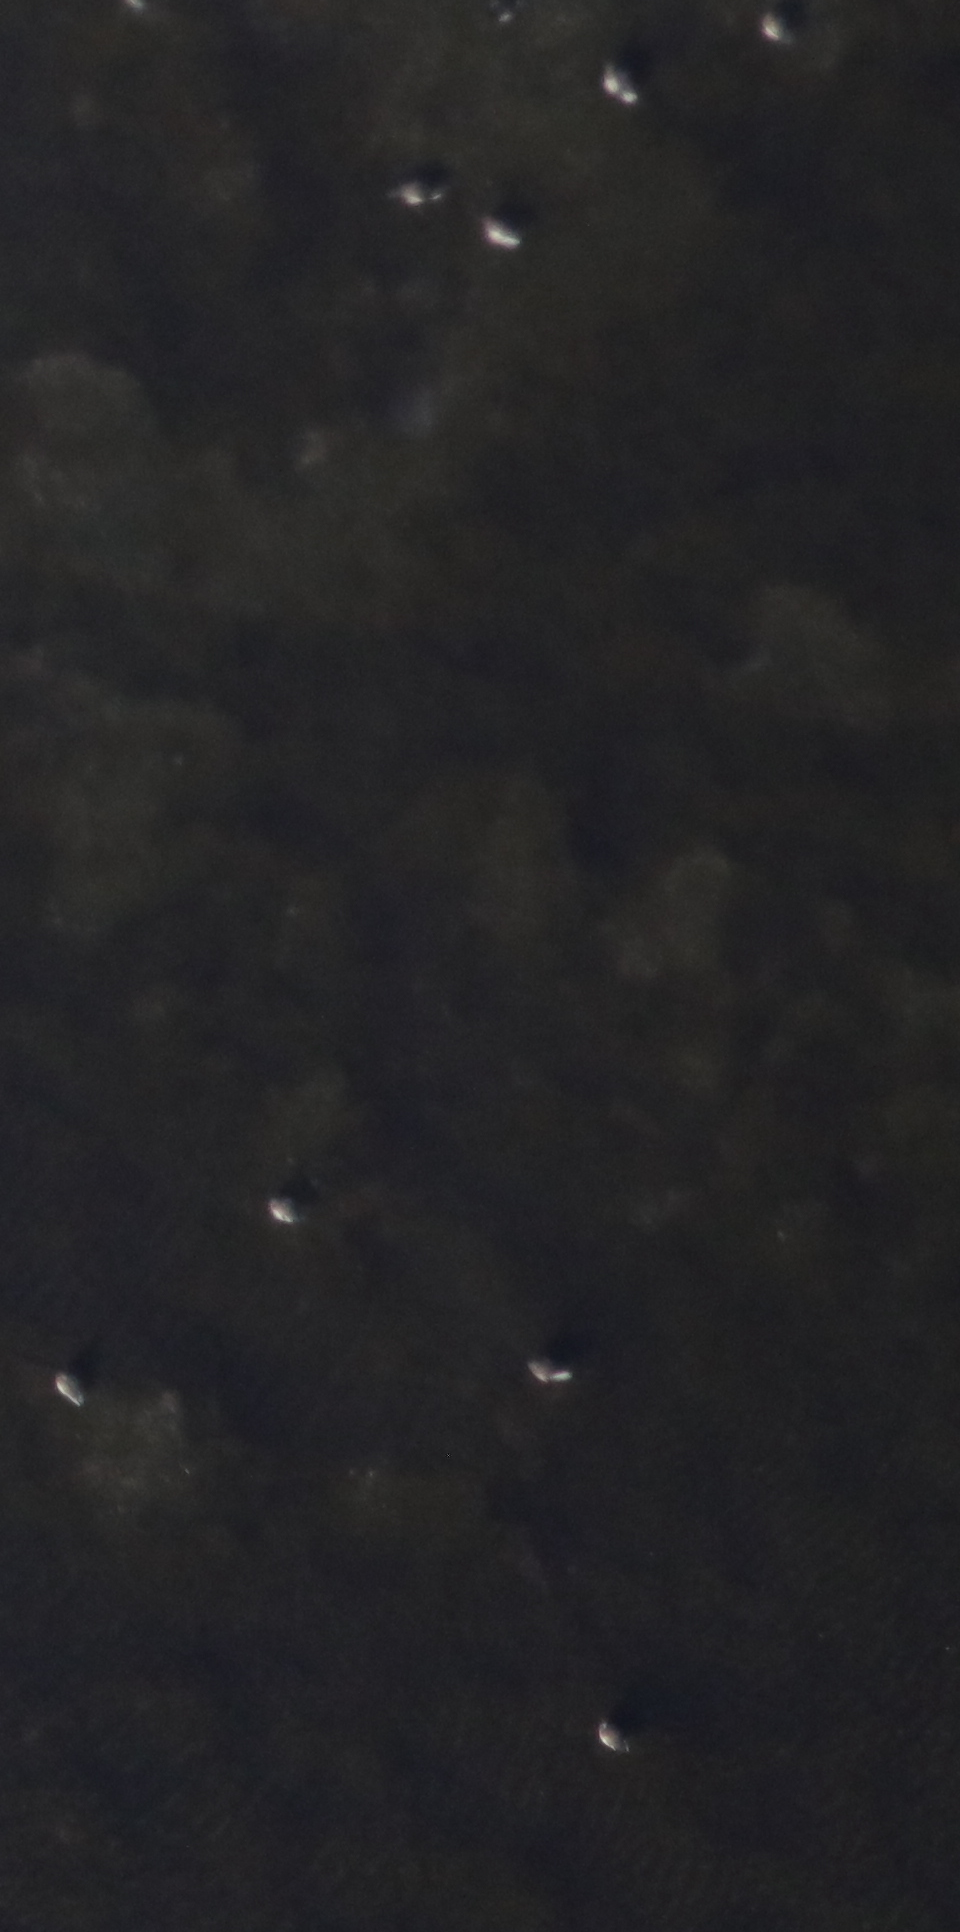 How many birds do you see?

9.